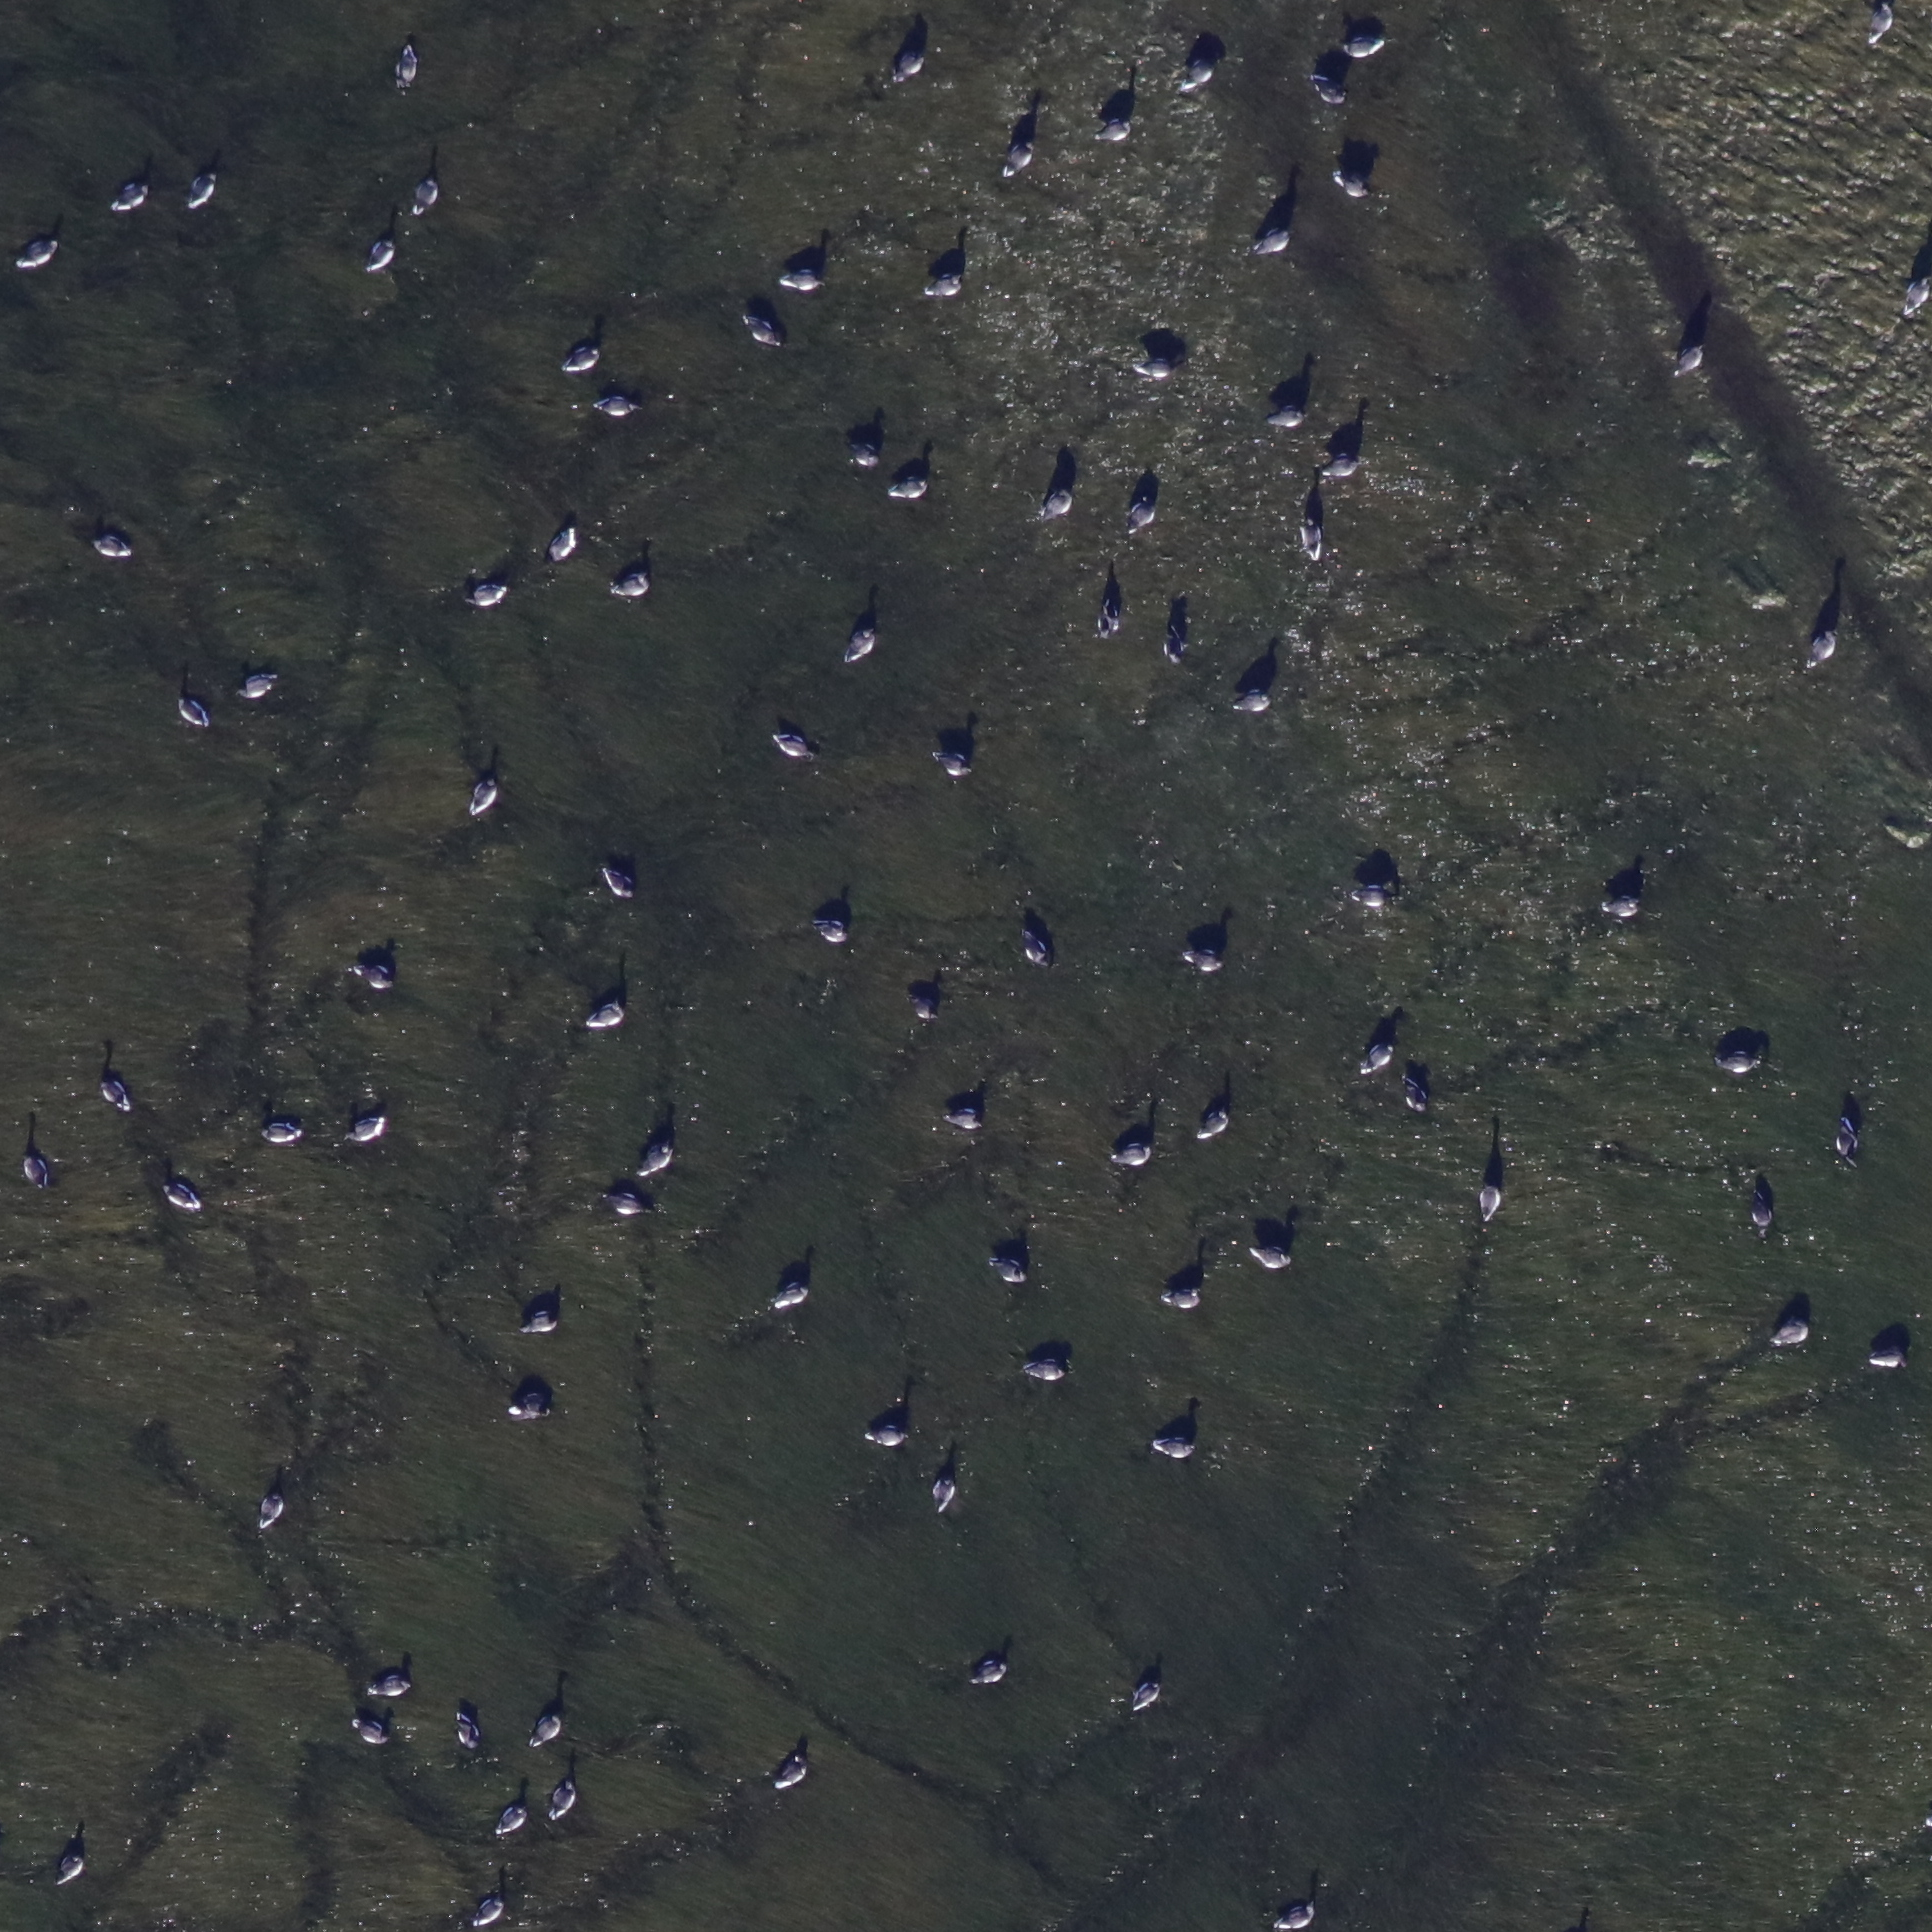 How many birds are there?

94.